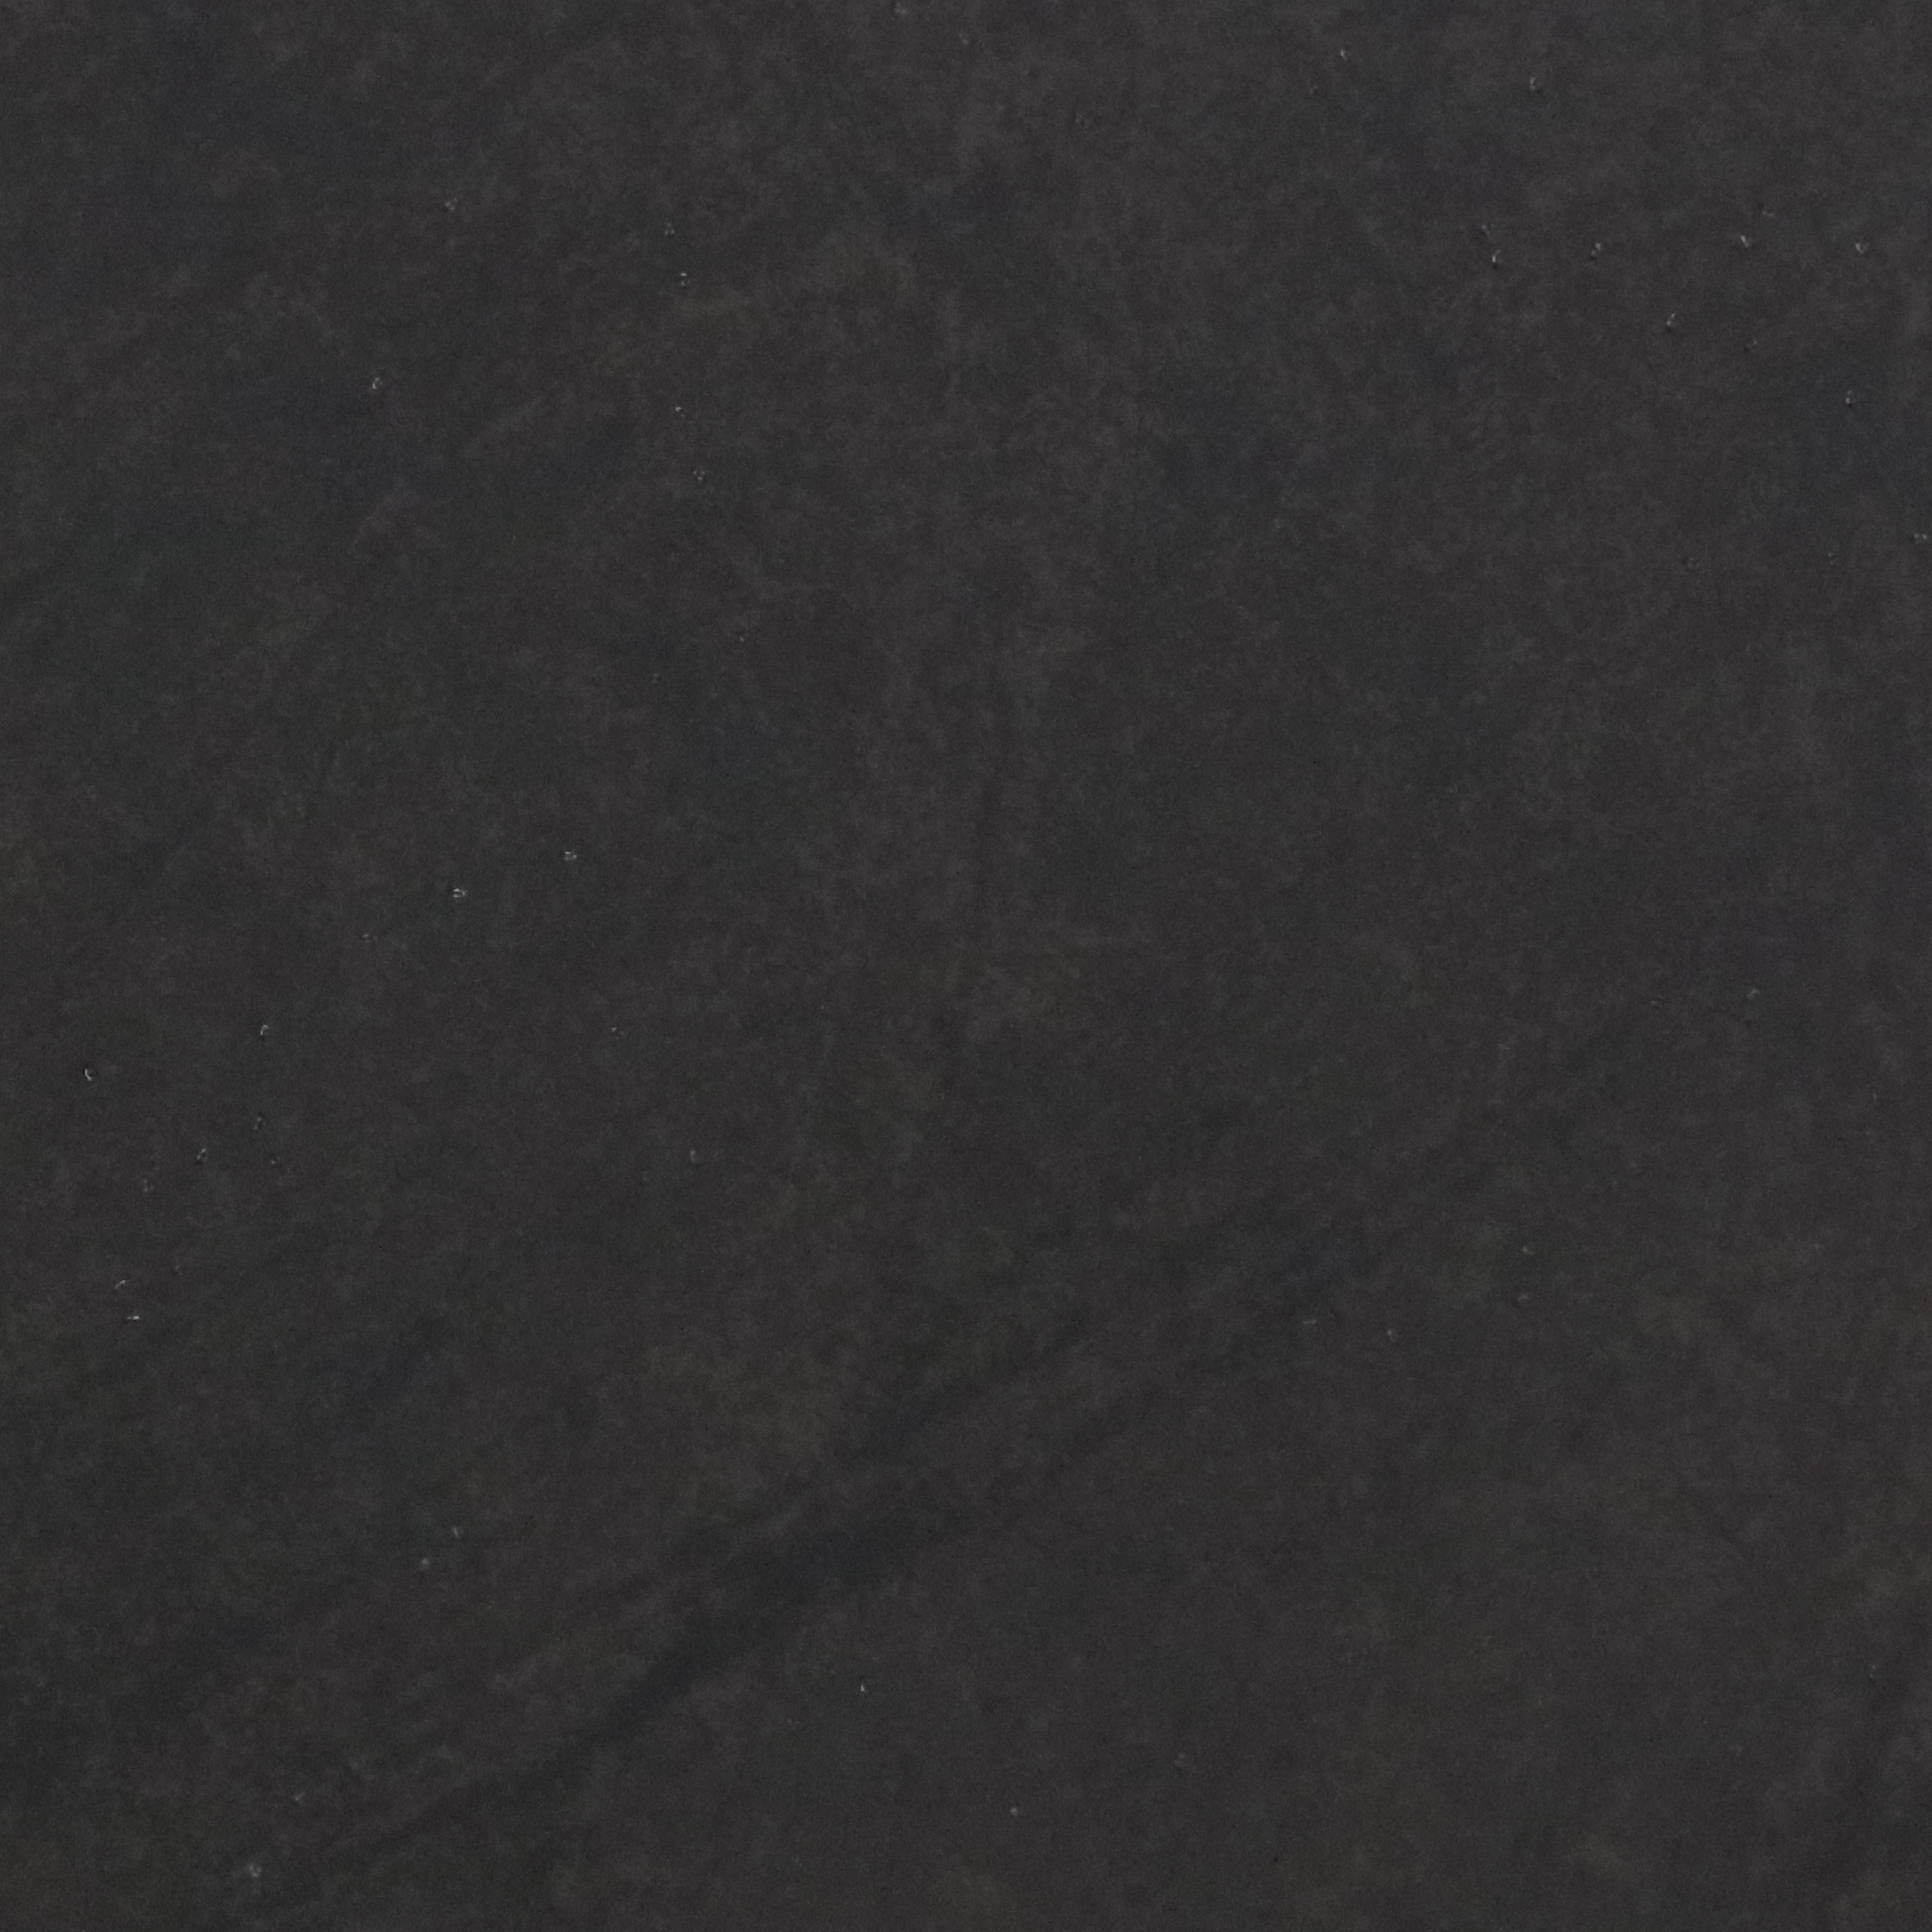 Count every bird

53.